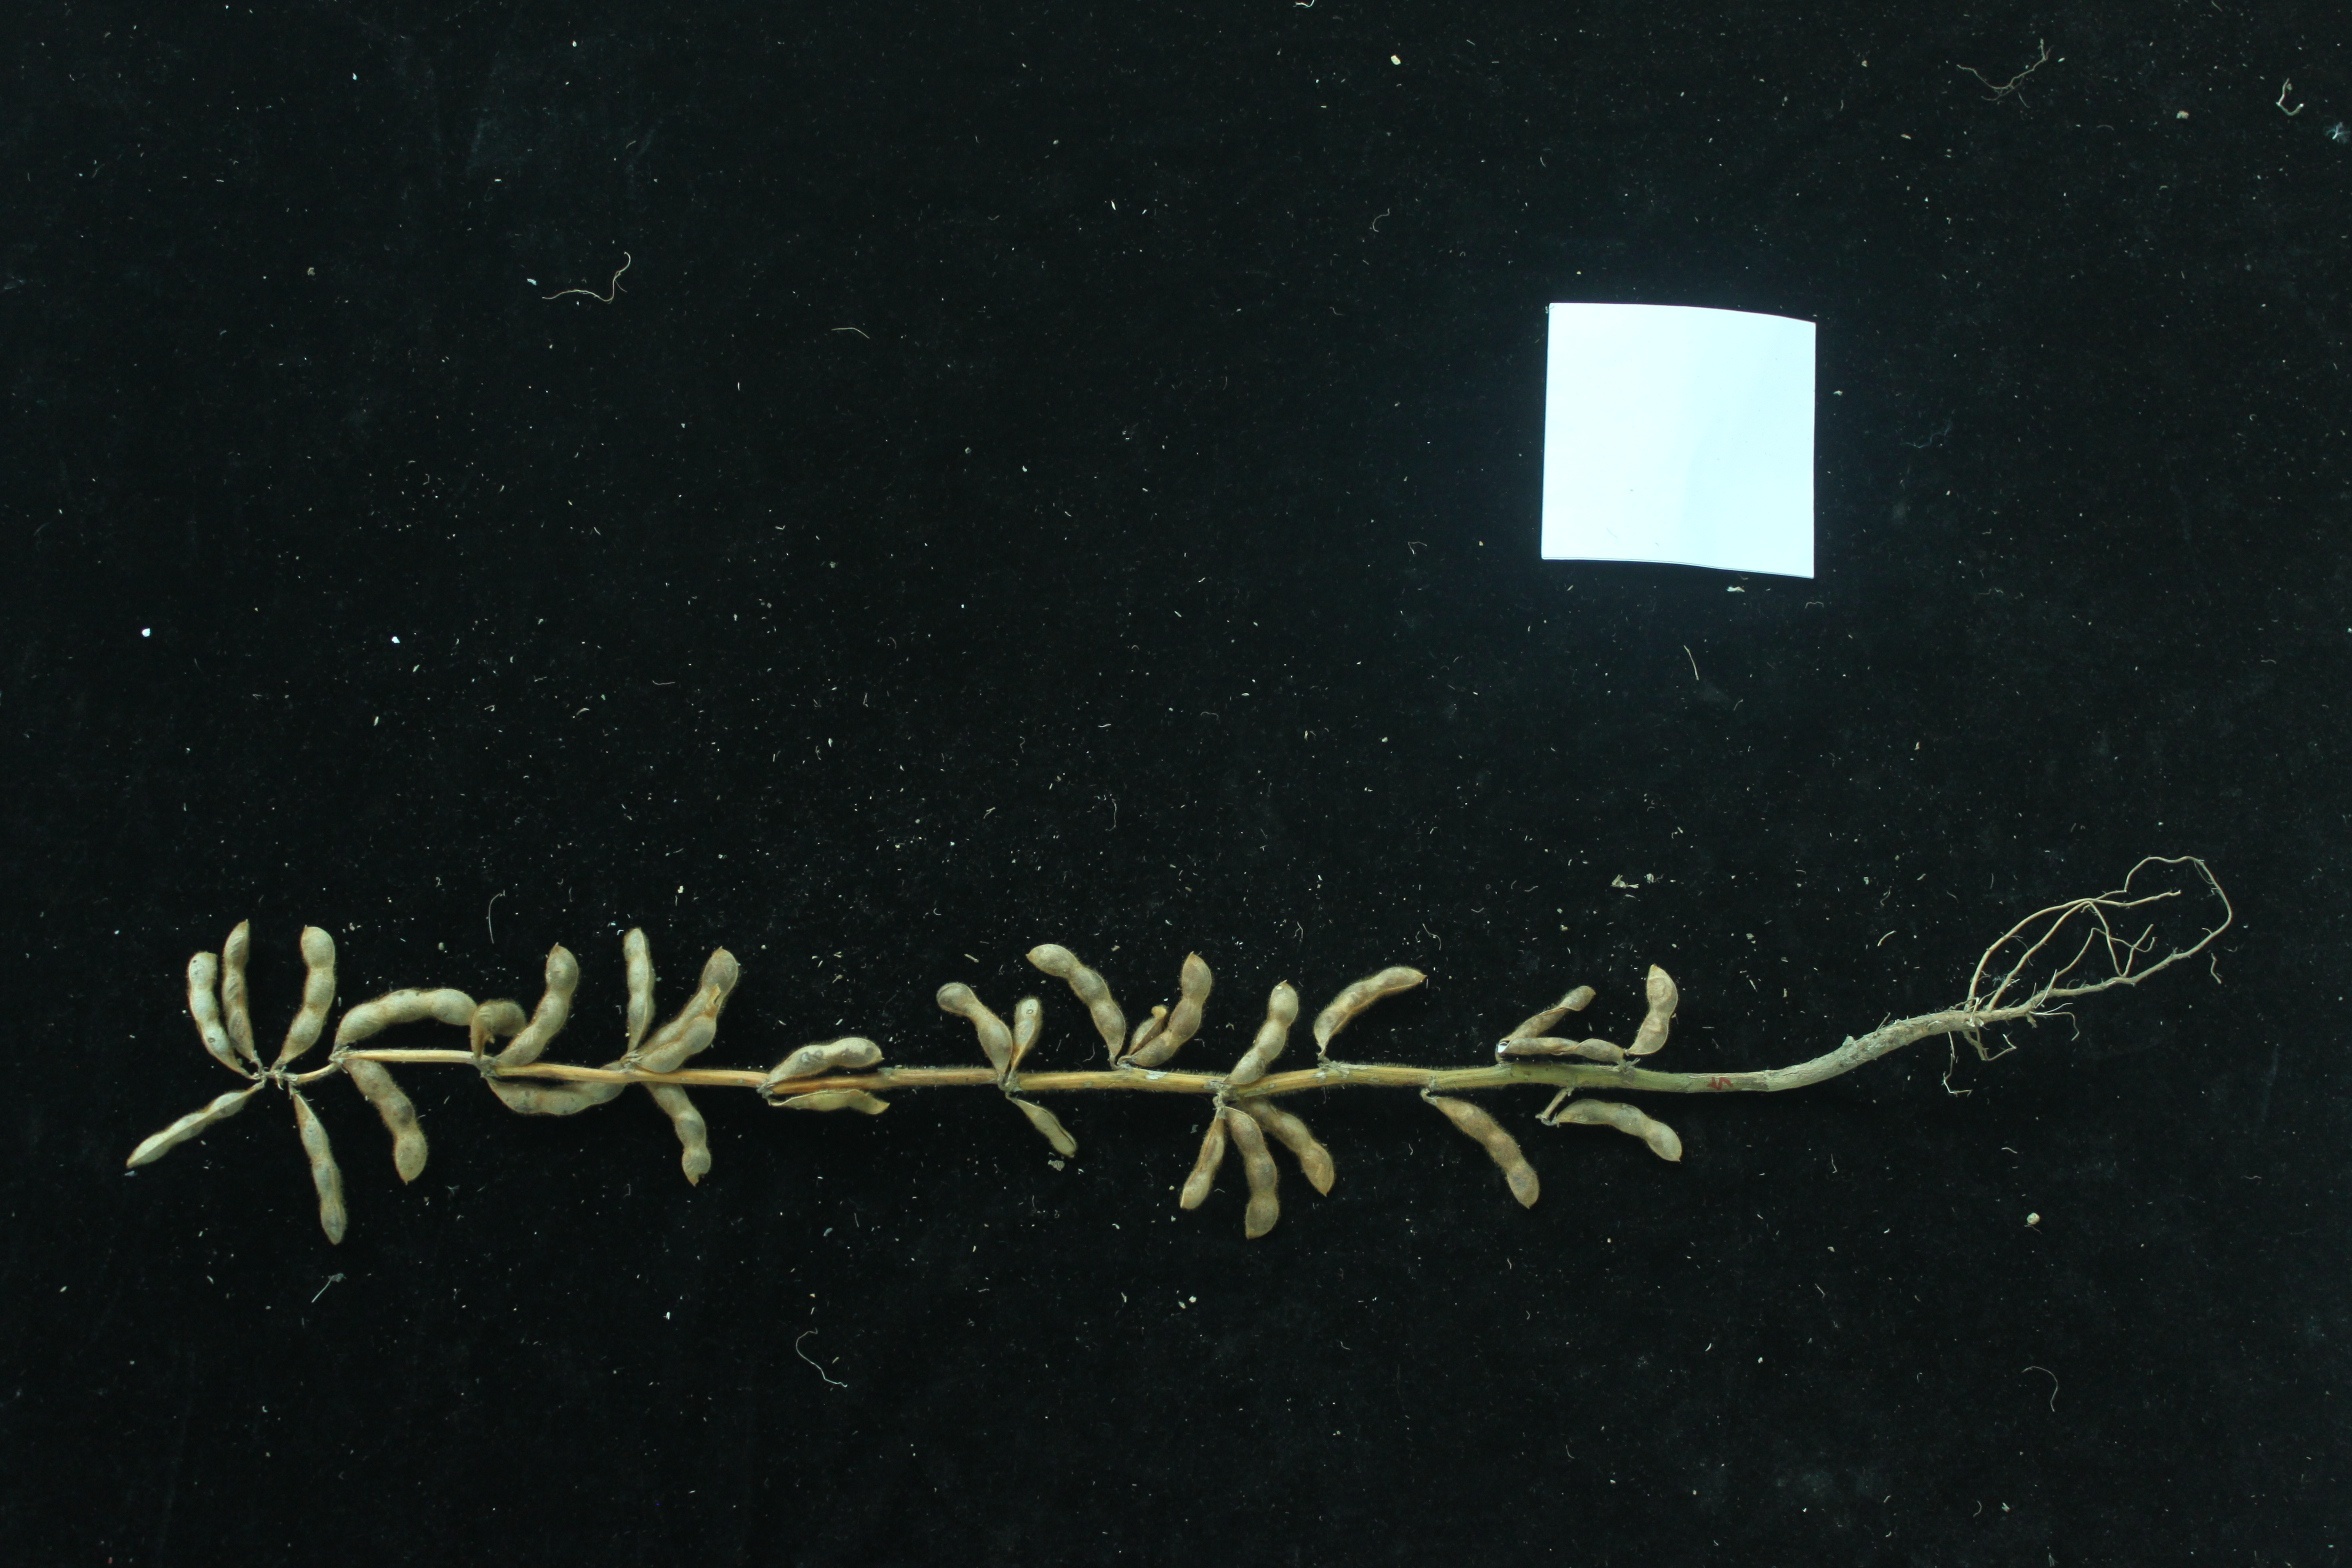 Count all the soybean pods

31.